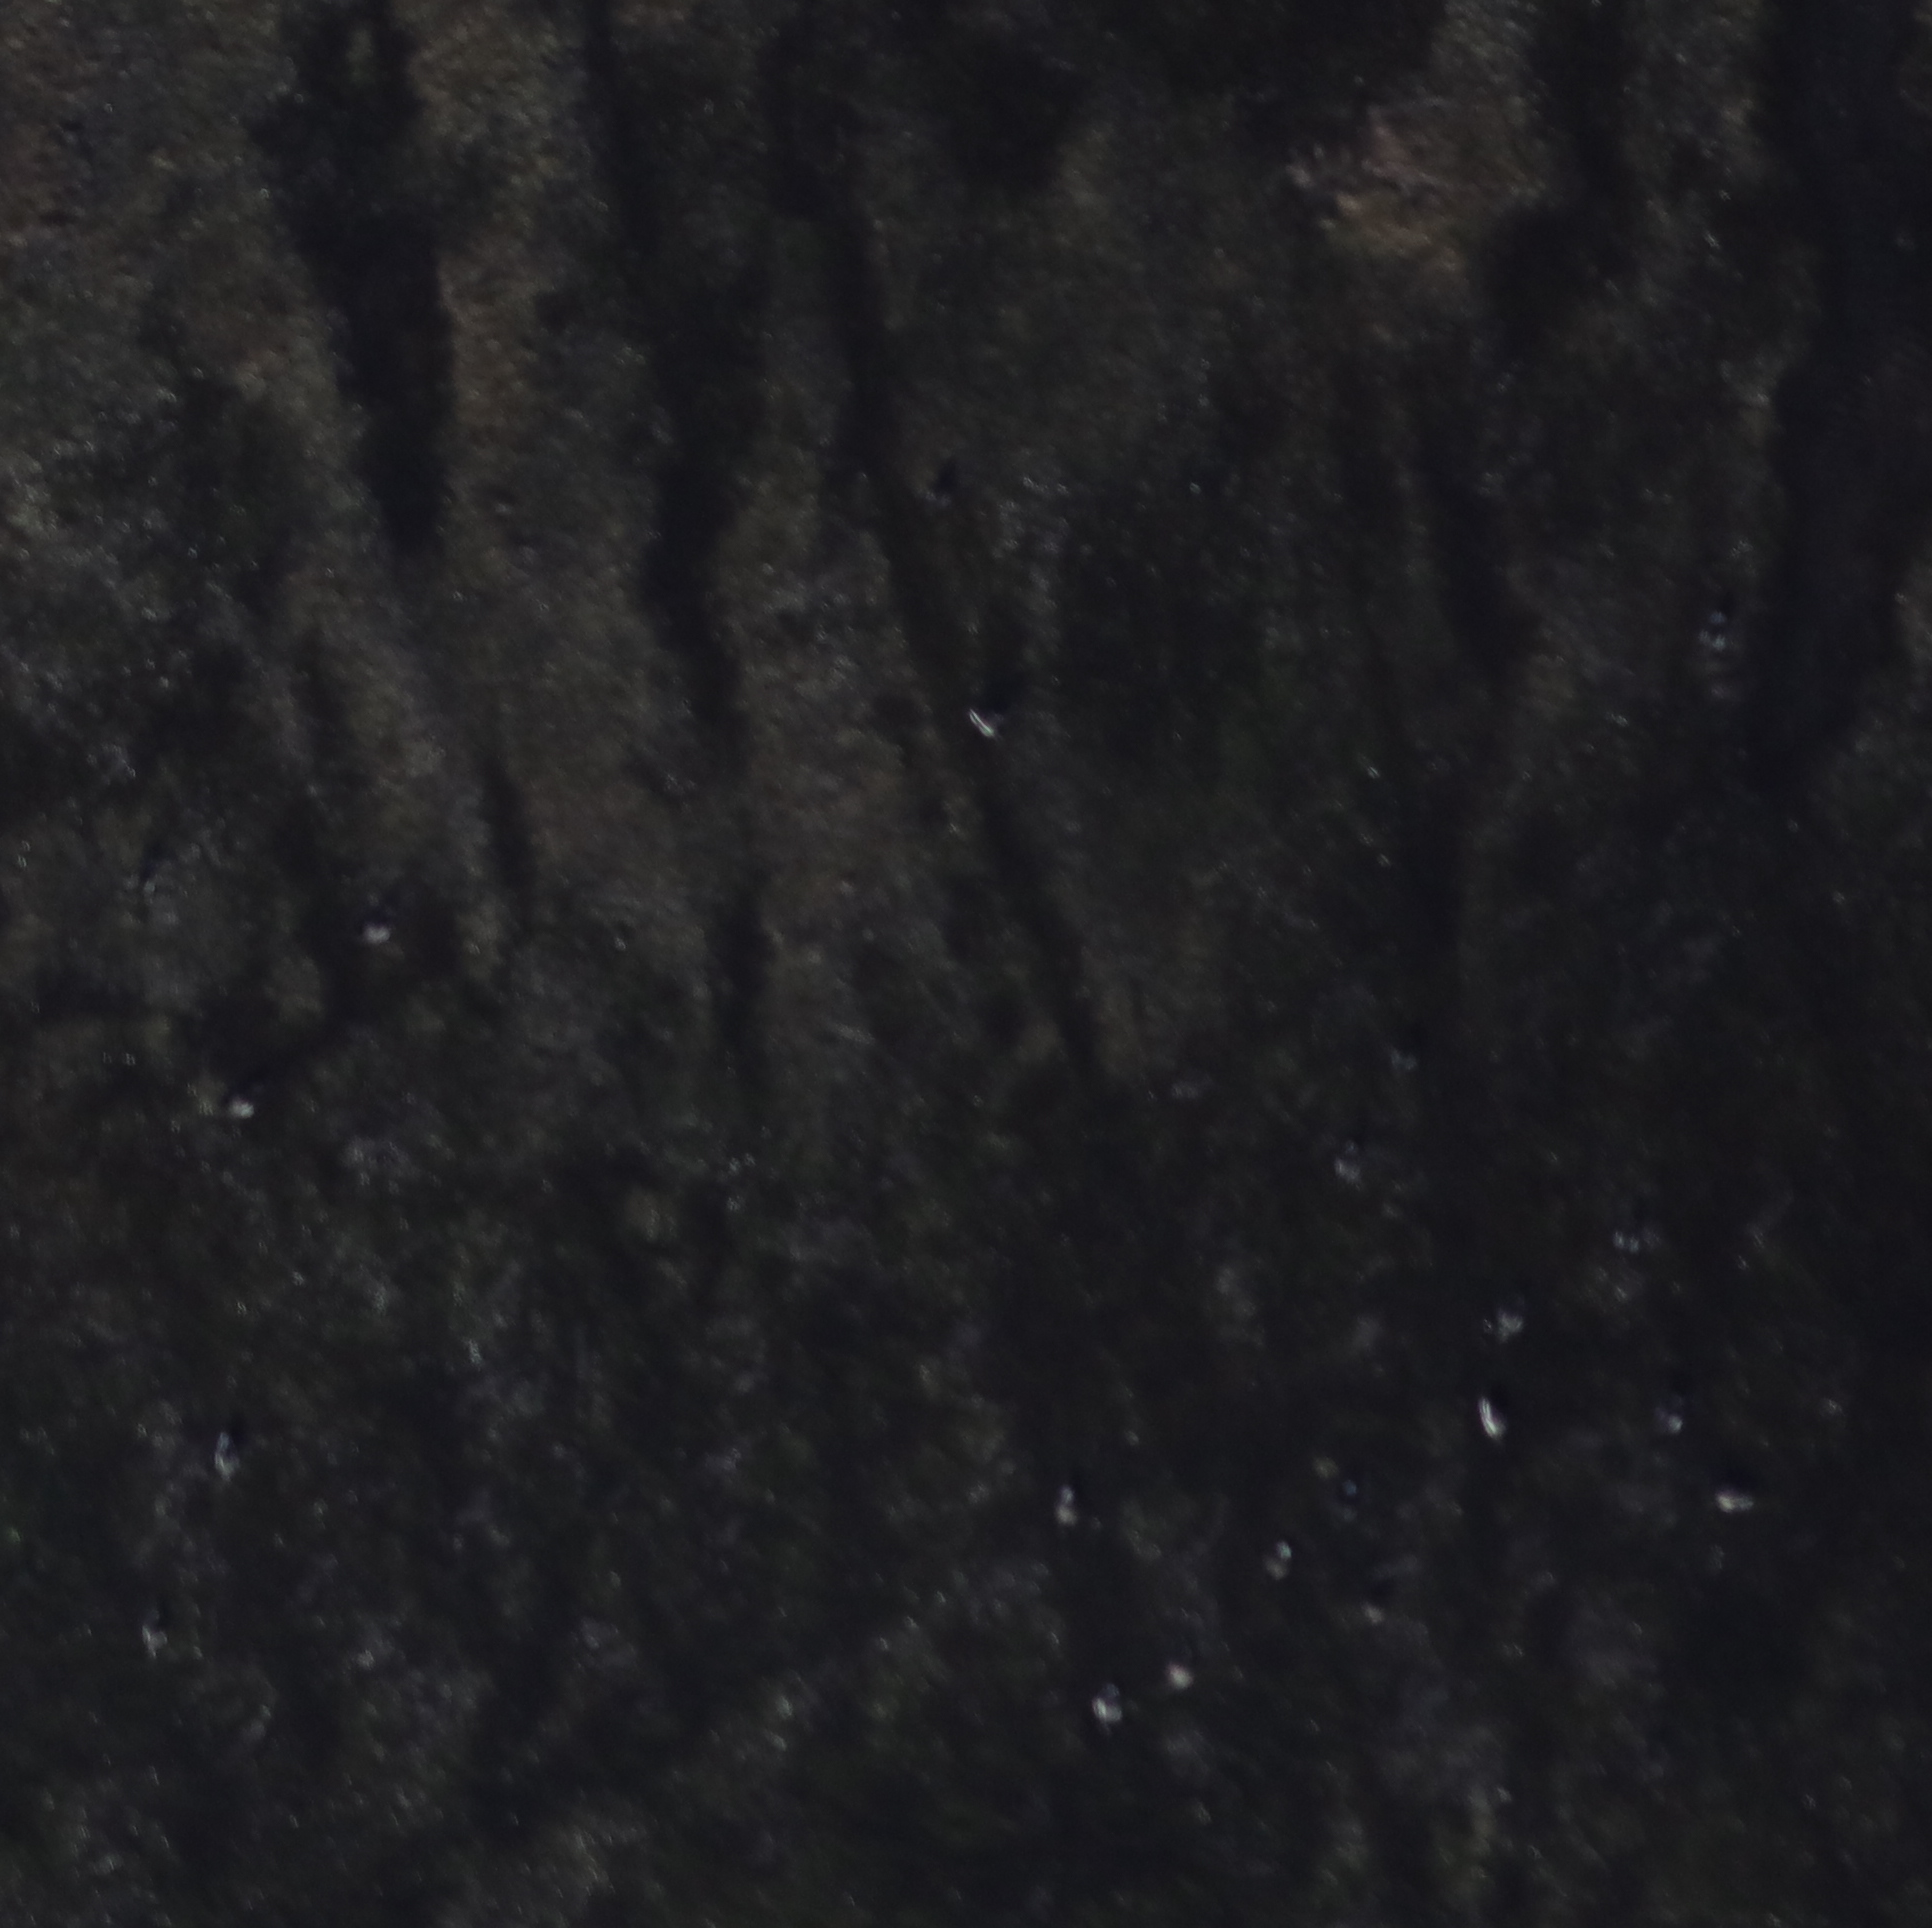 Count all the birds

15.